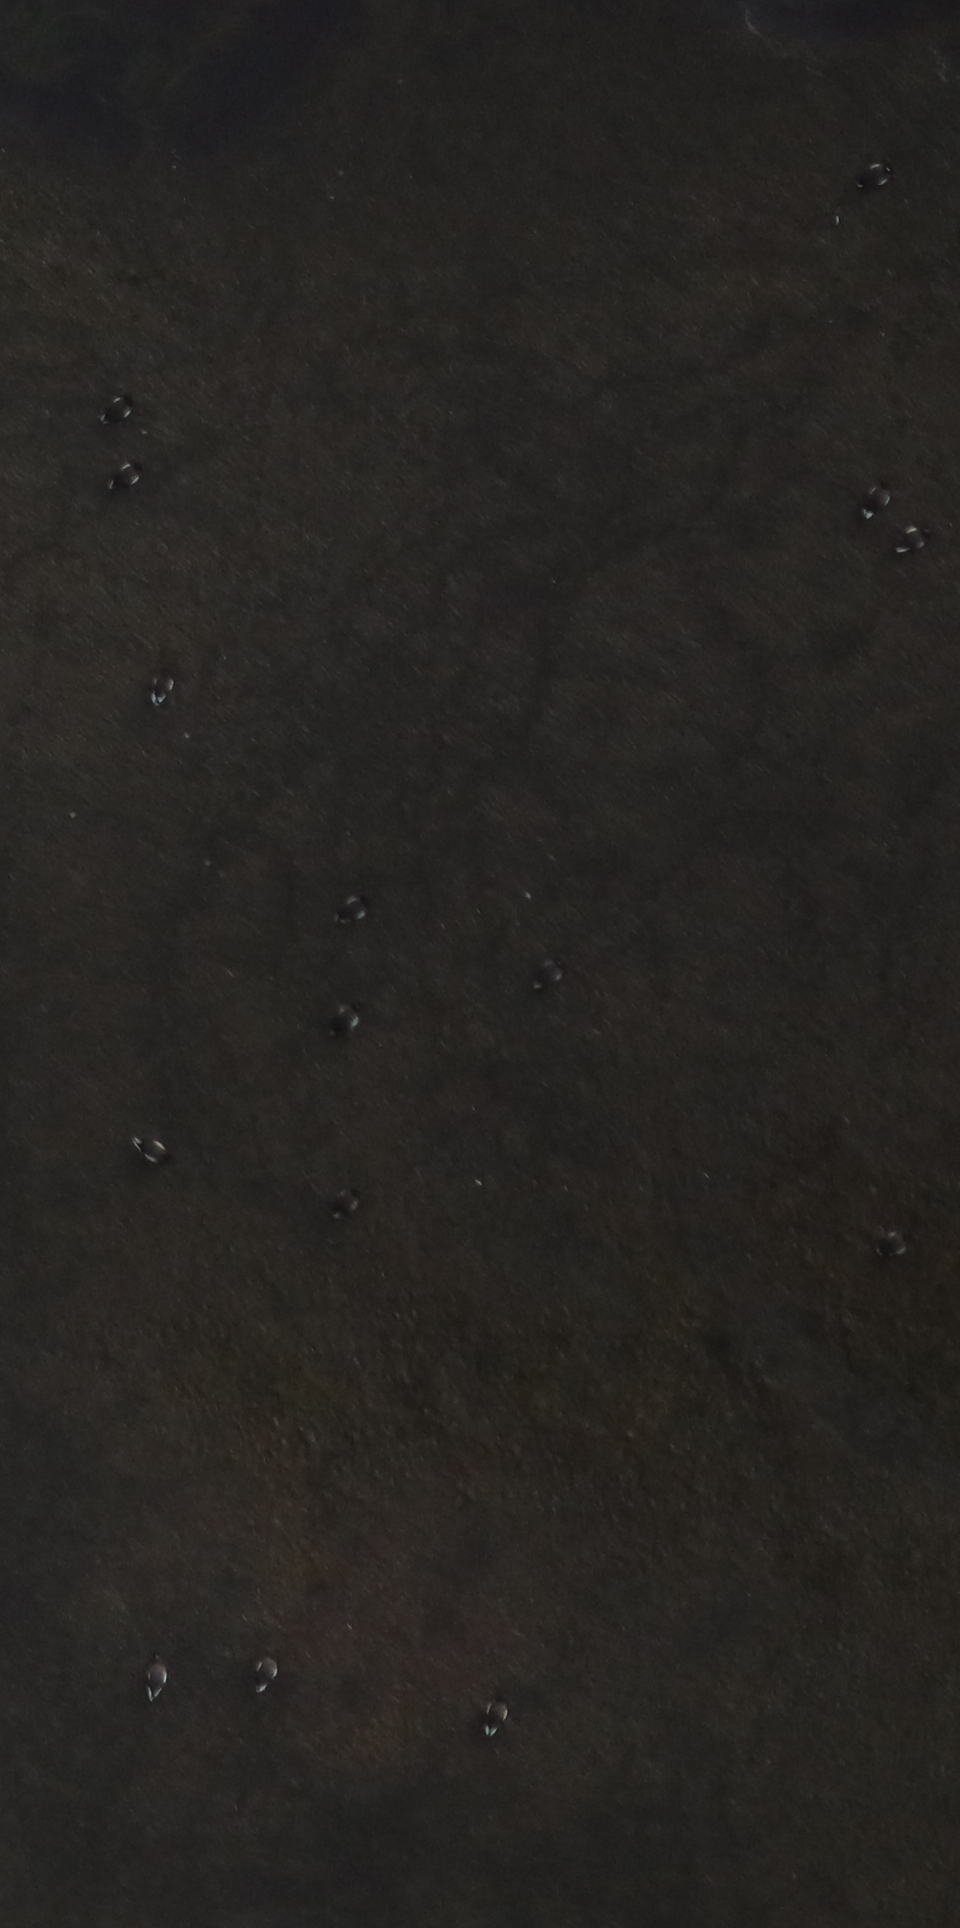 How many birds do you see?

15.